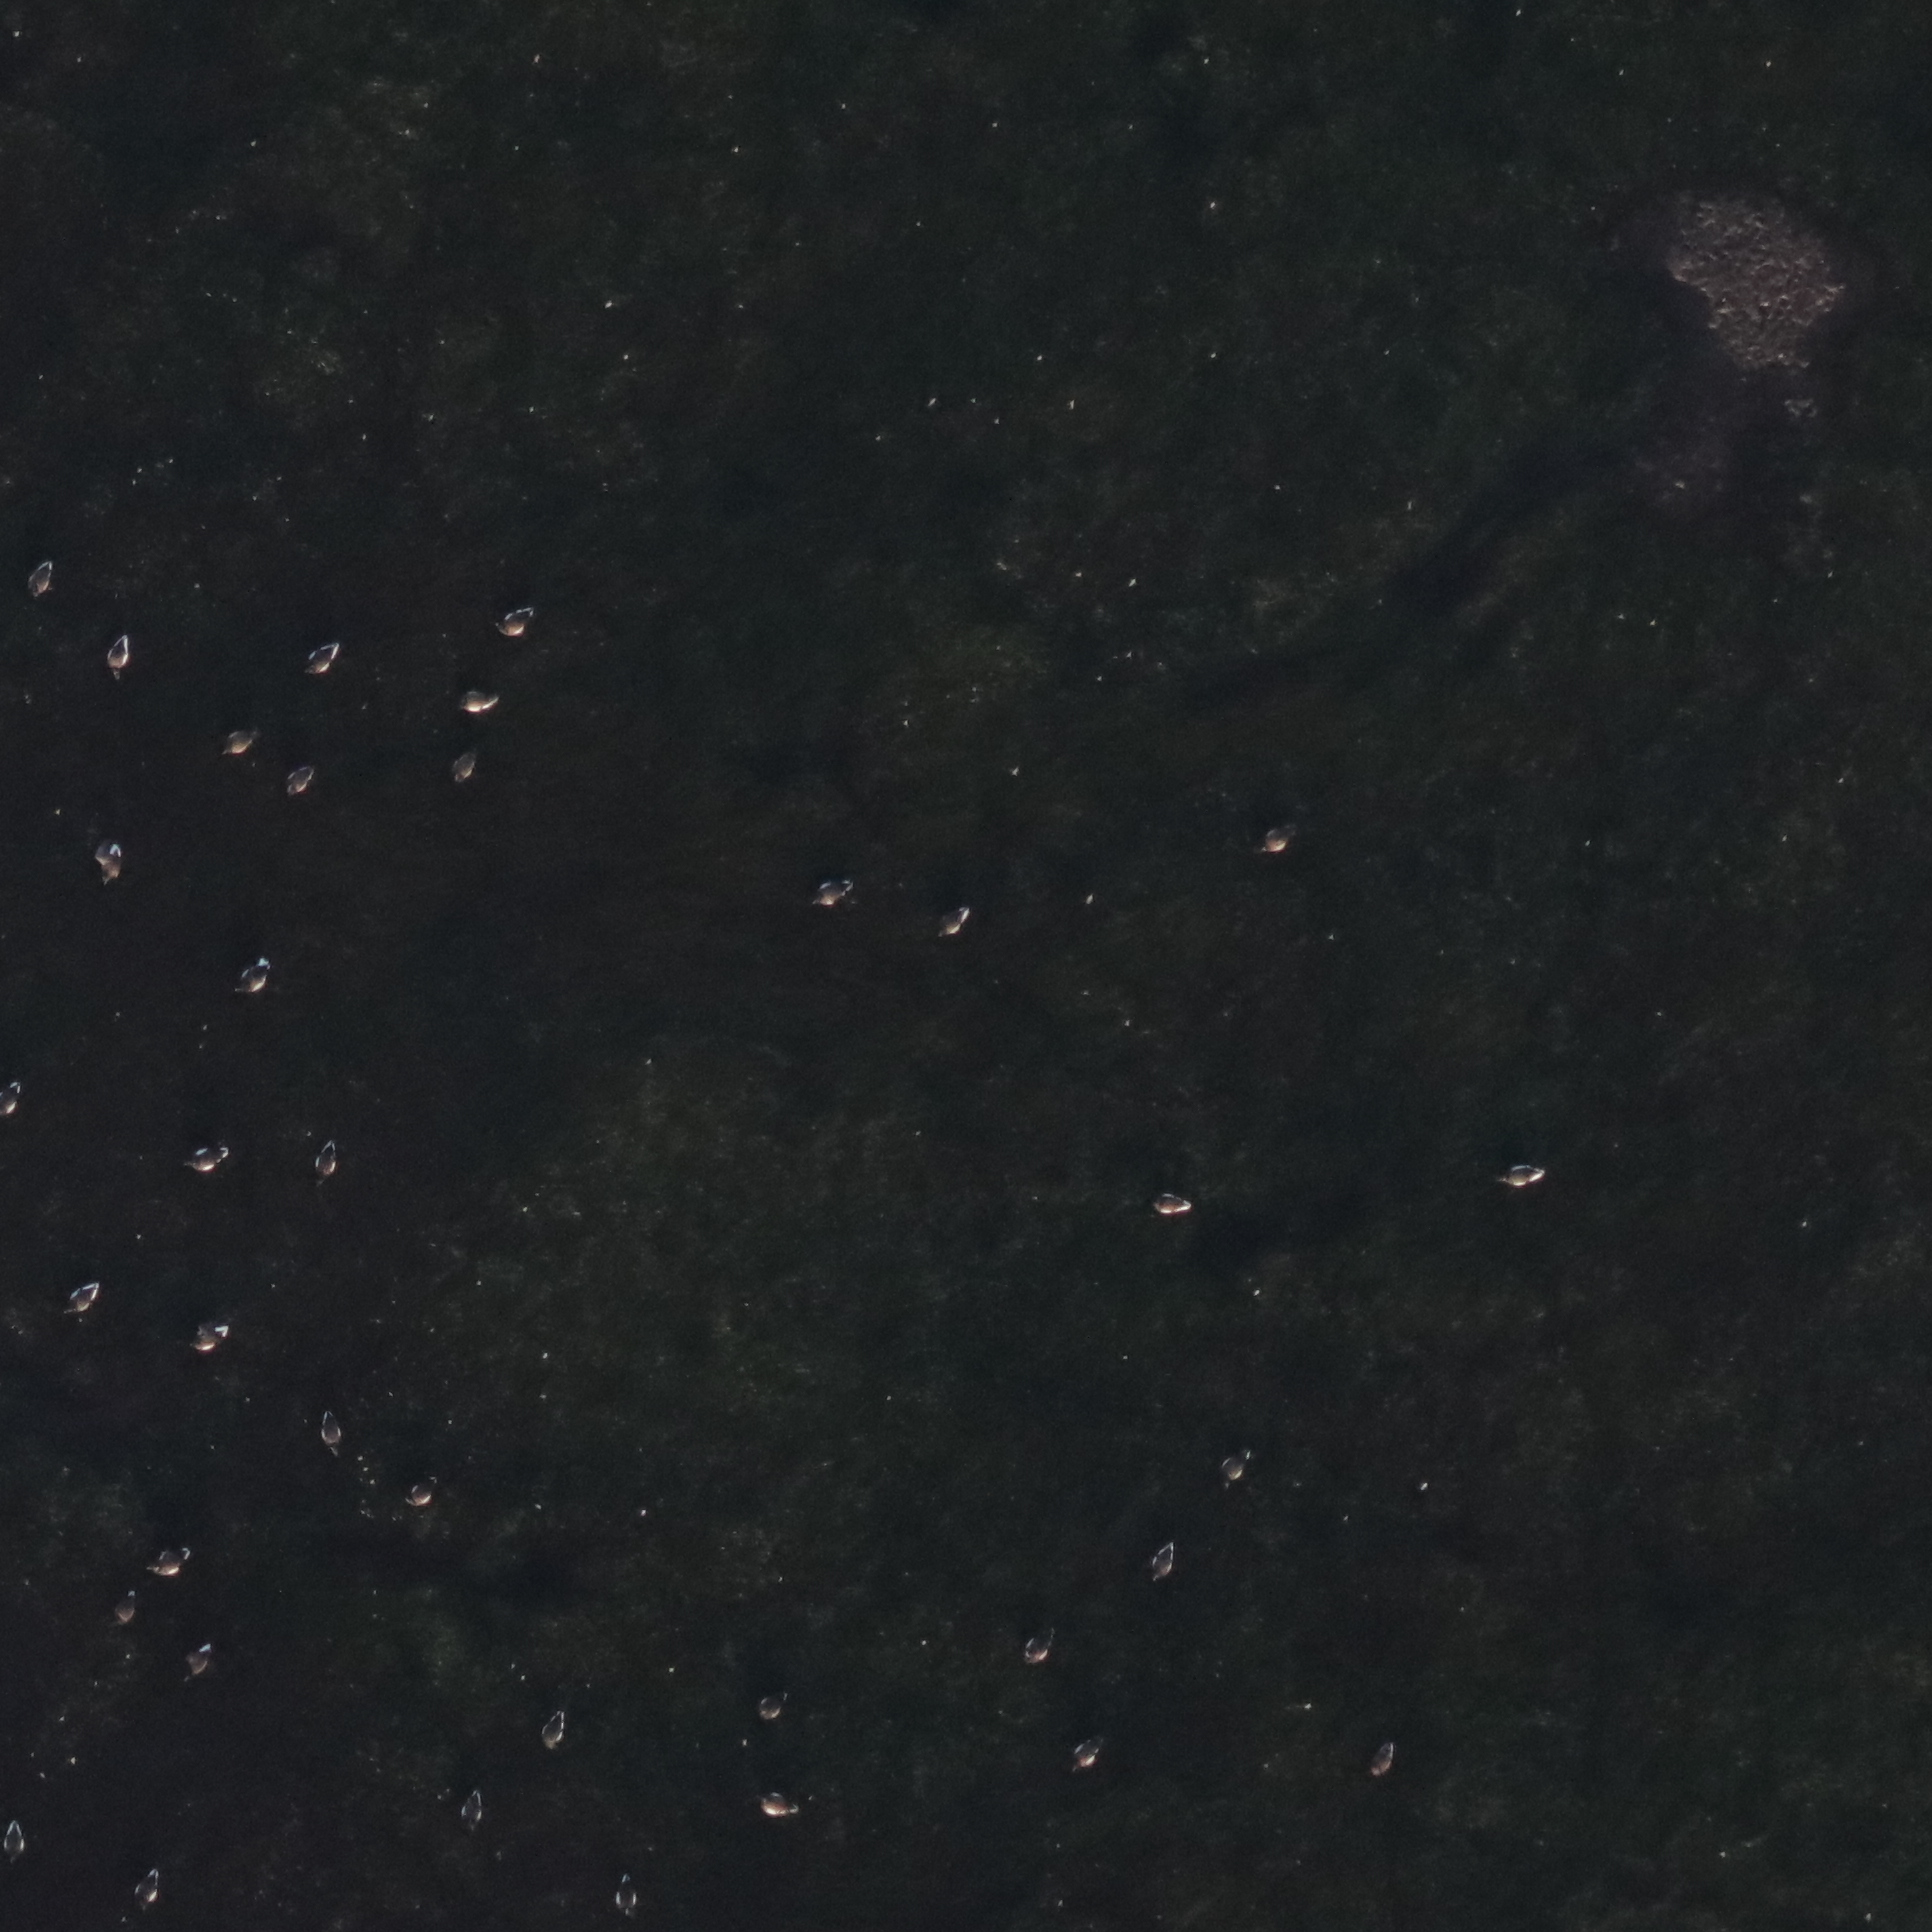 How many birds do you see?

37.